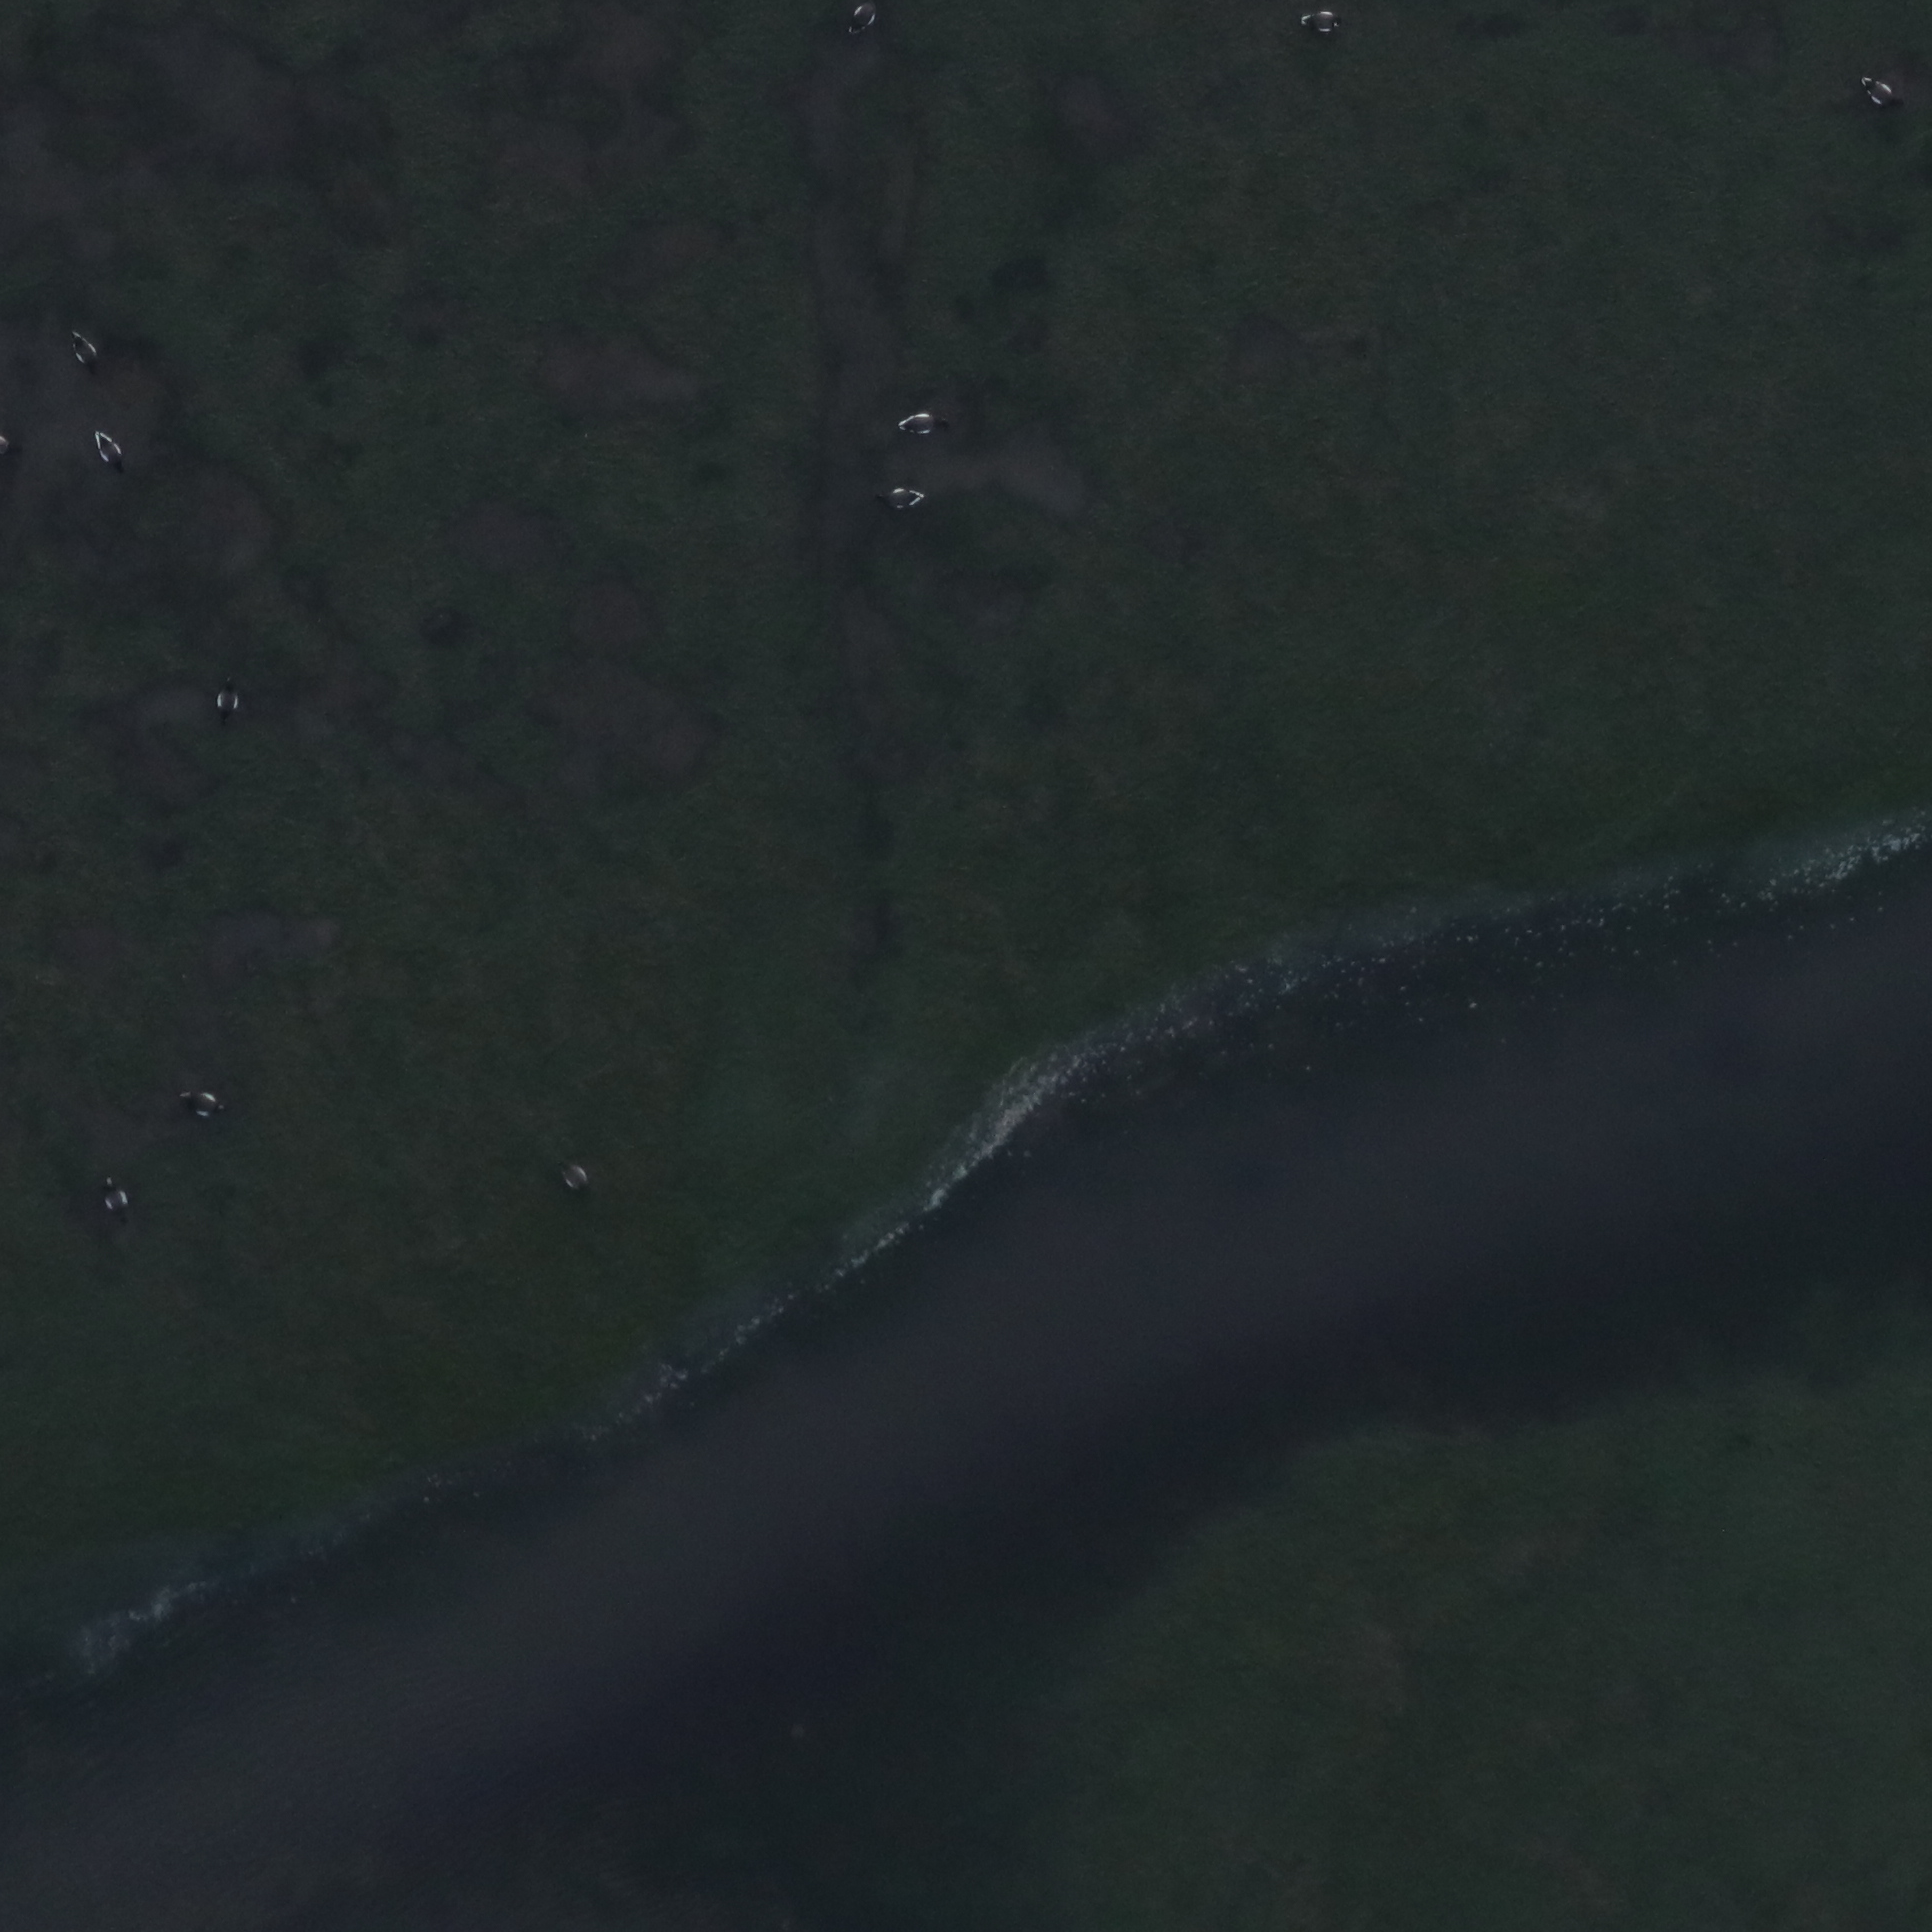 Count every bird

11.